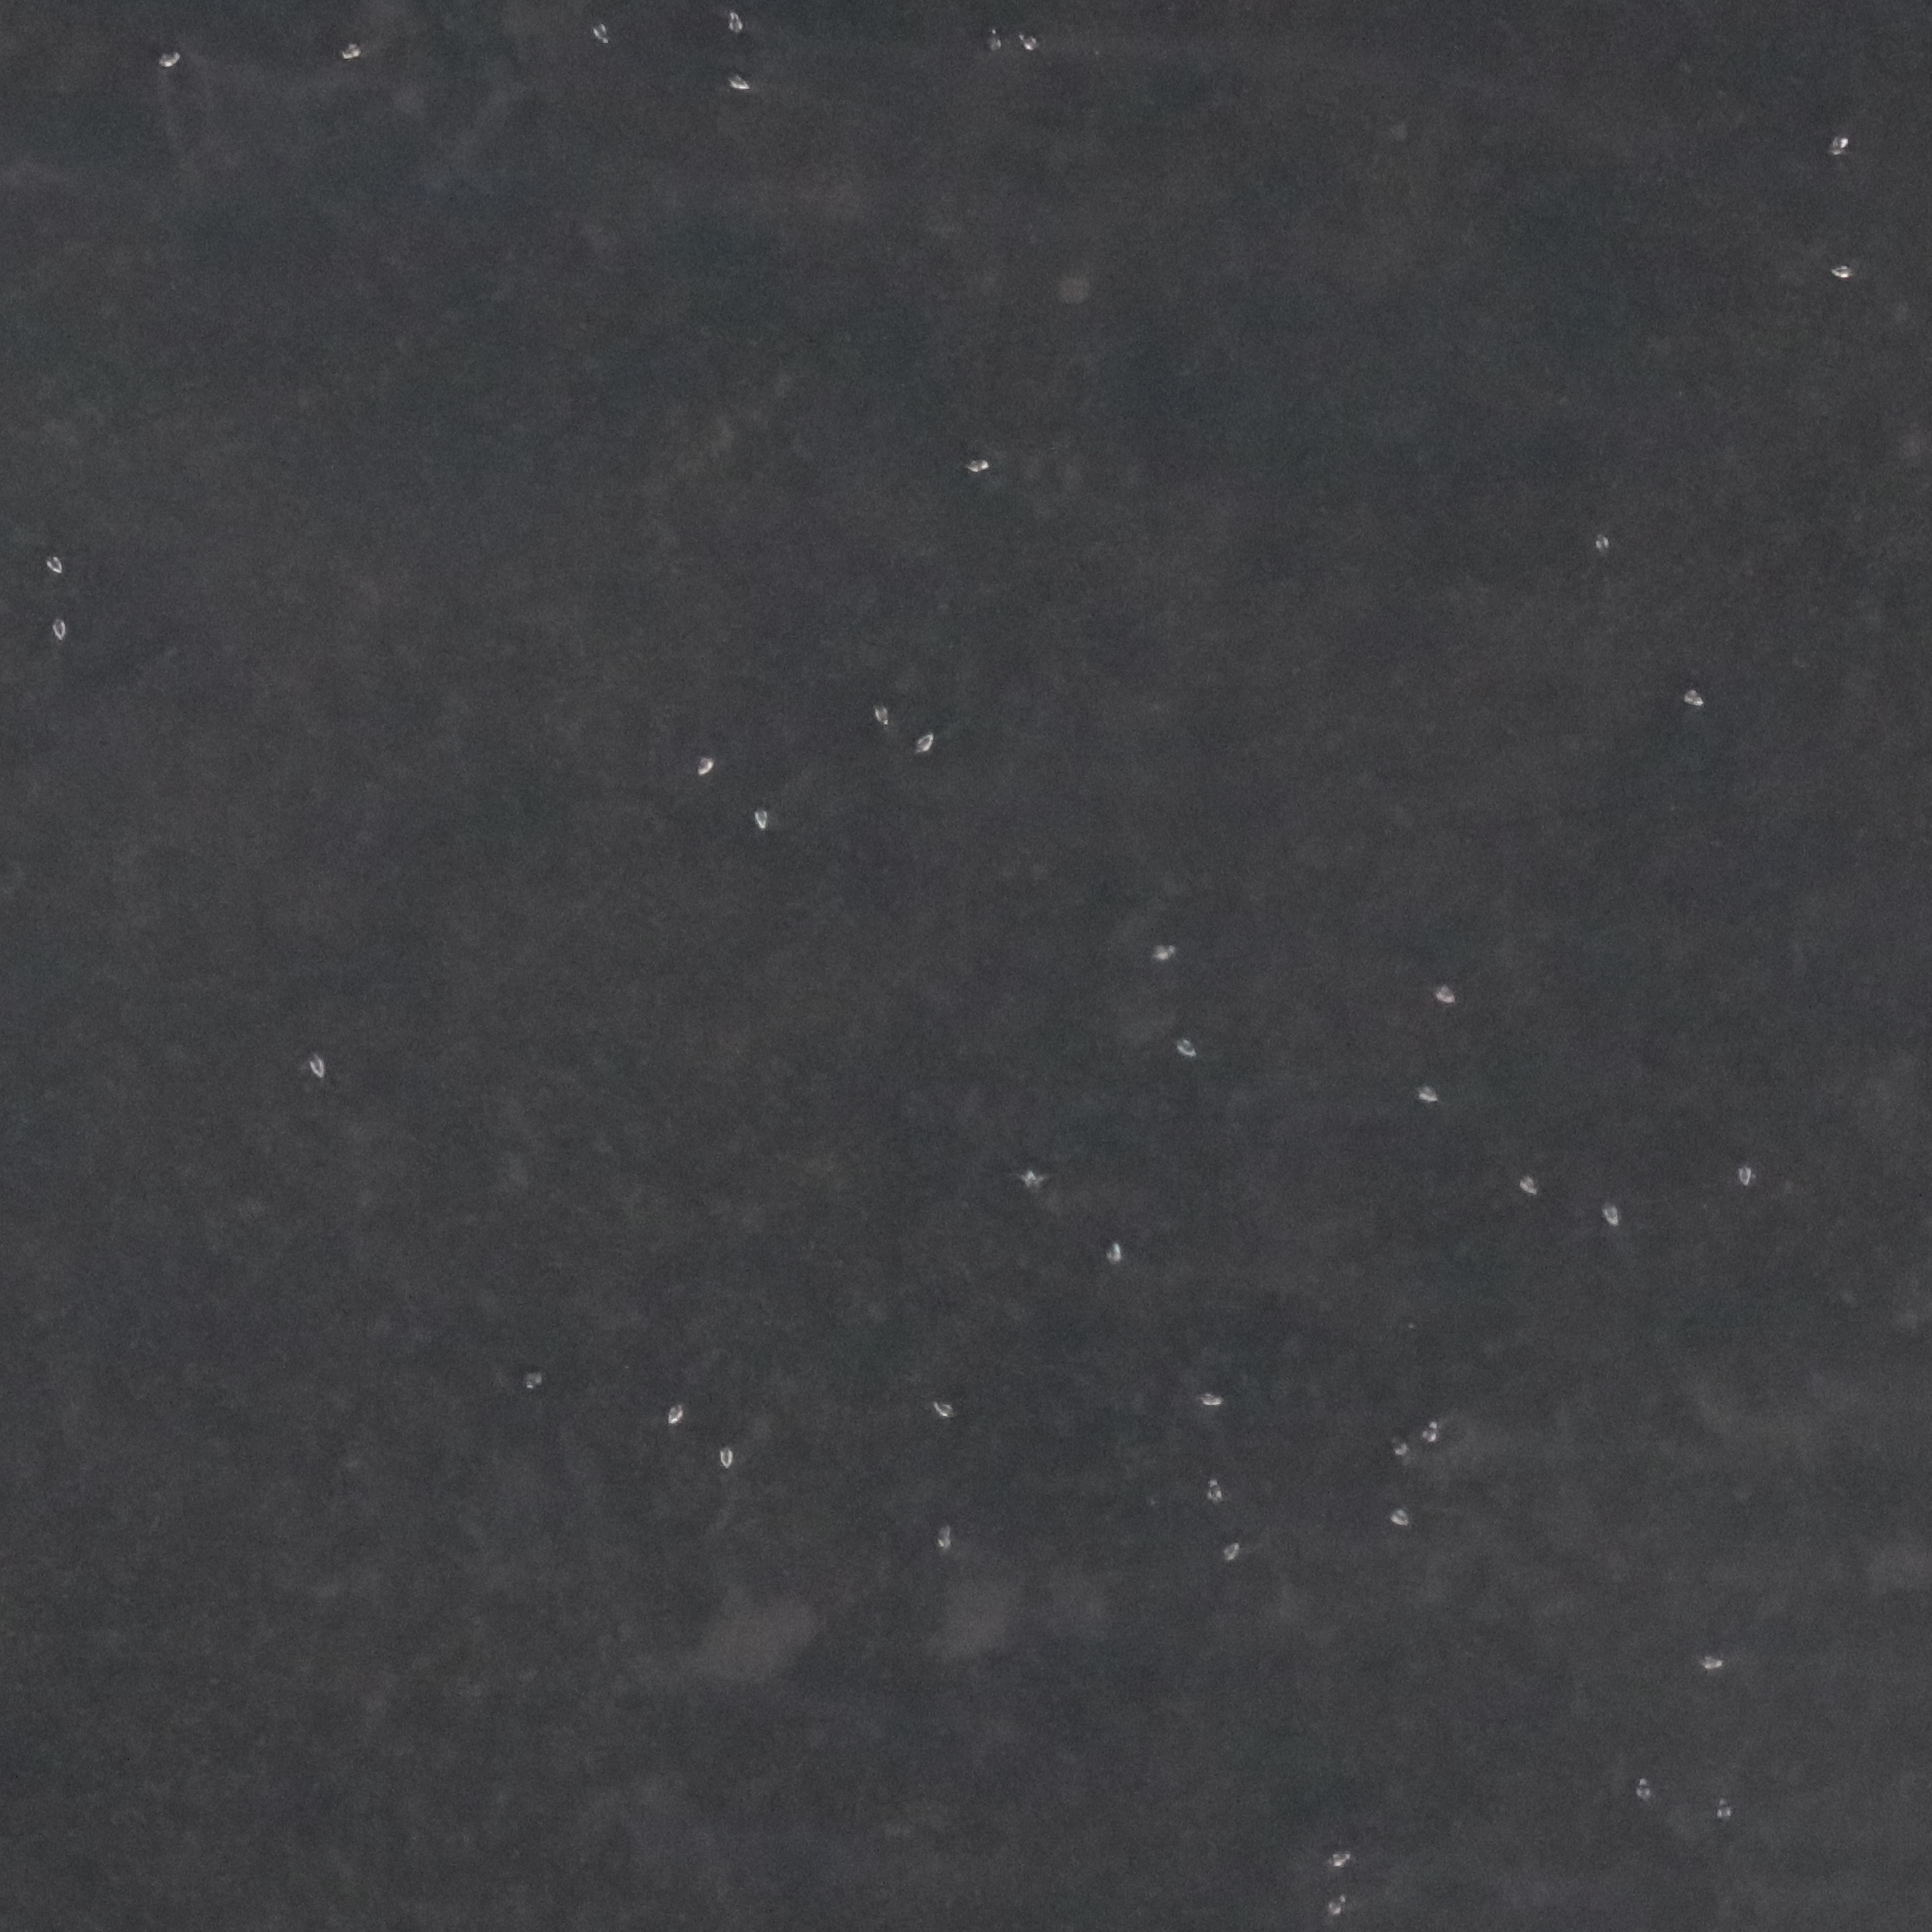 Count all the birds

45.